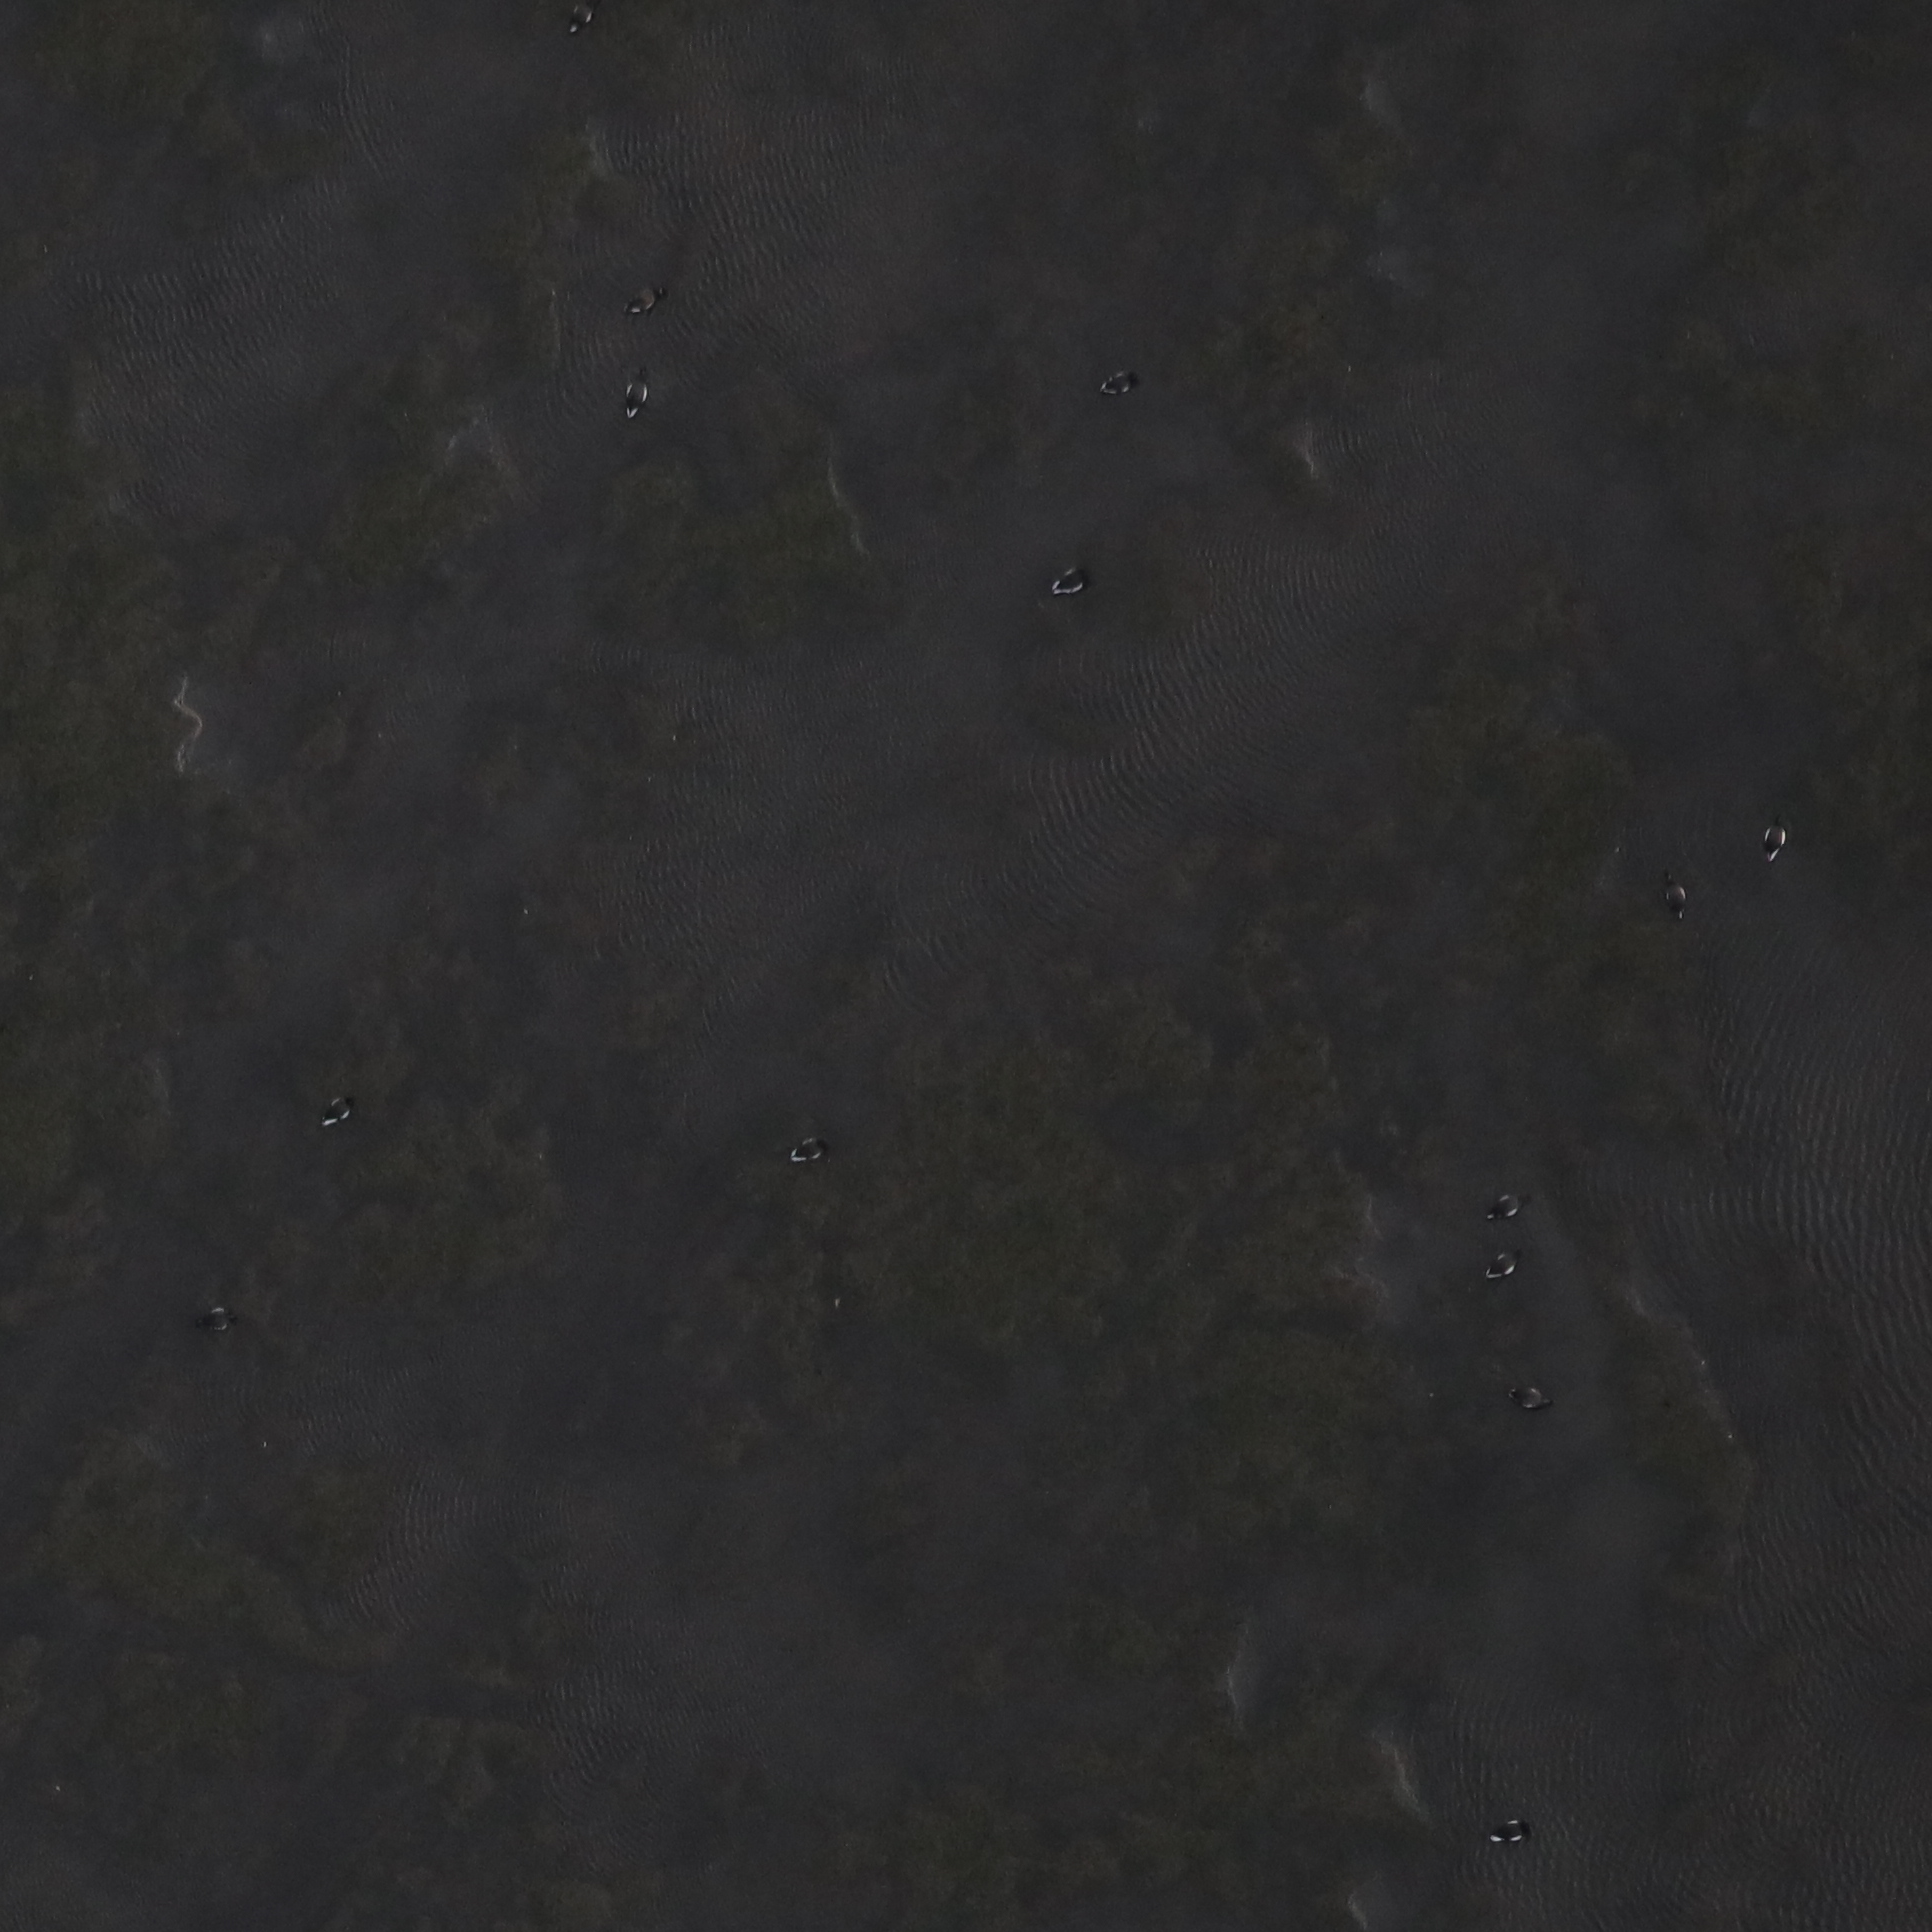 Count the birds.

14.